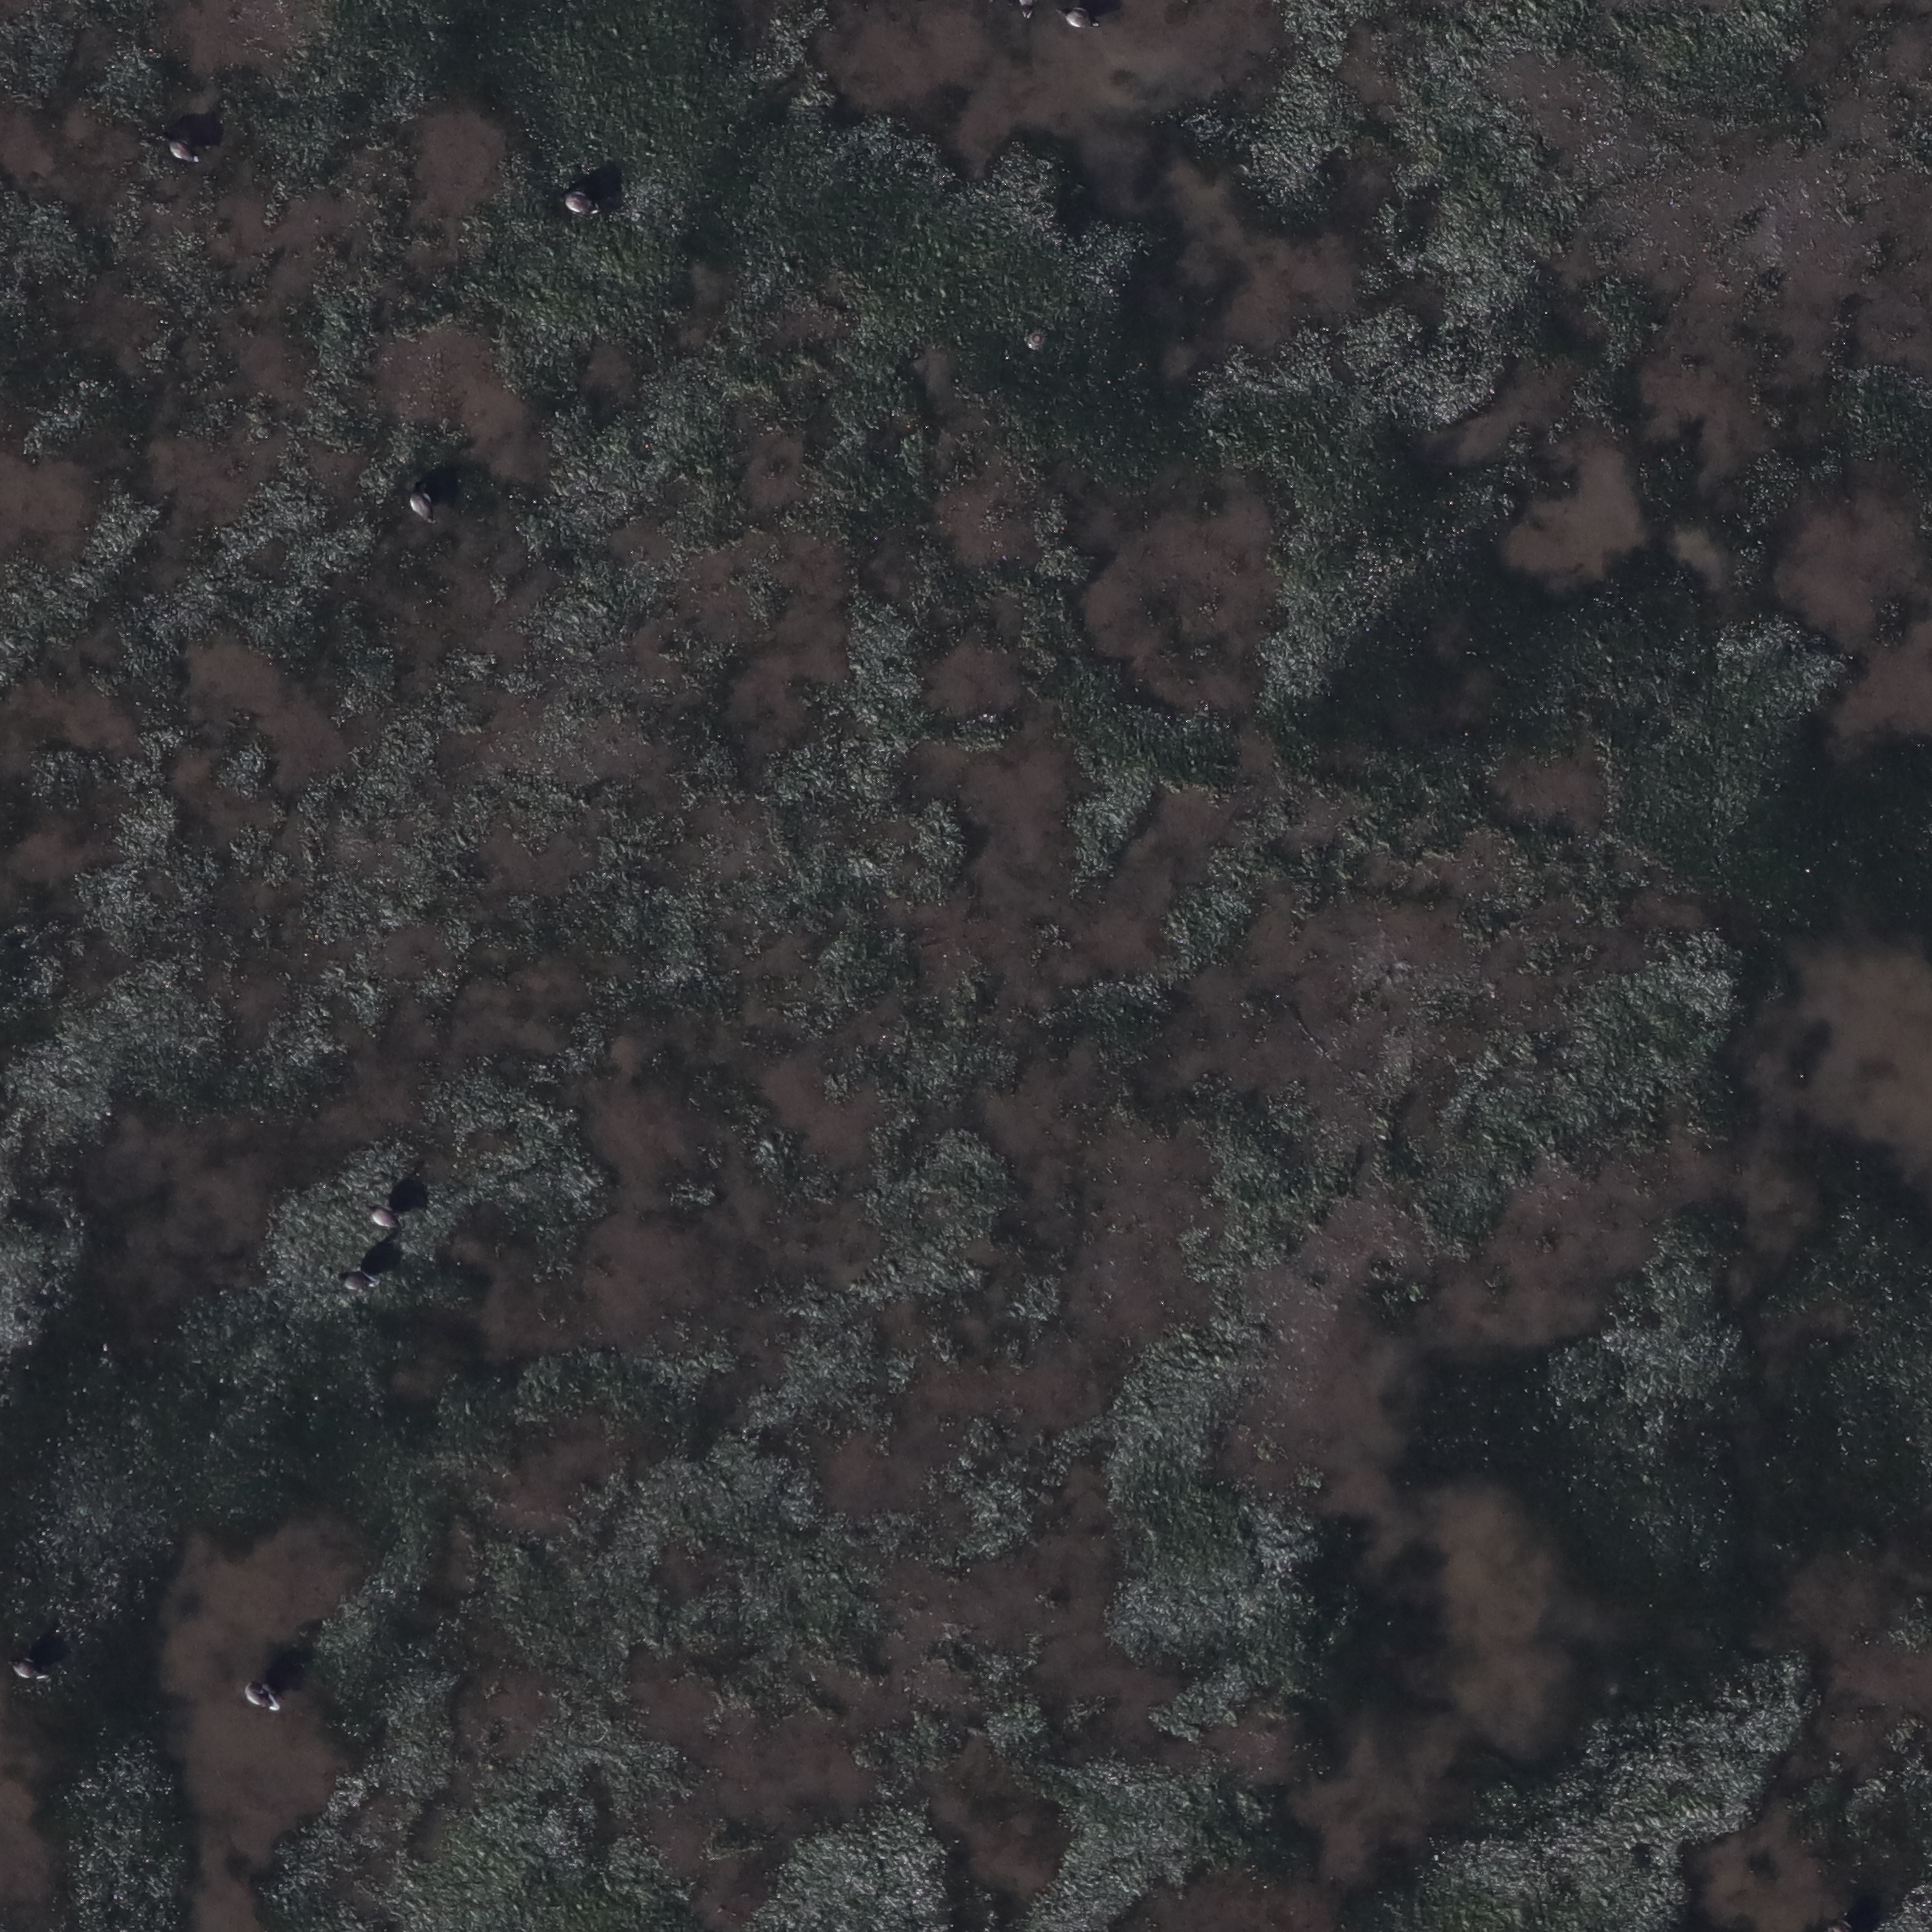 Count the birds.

8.